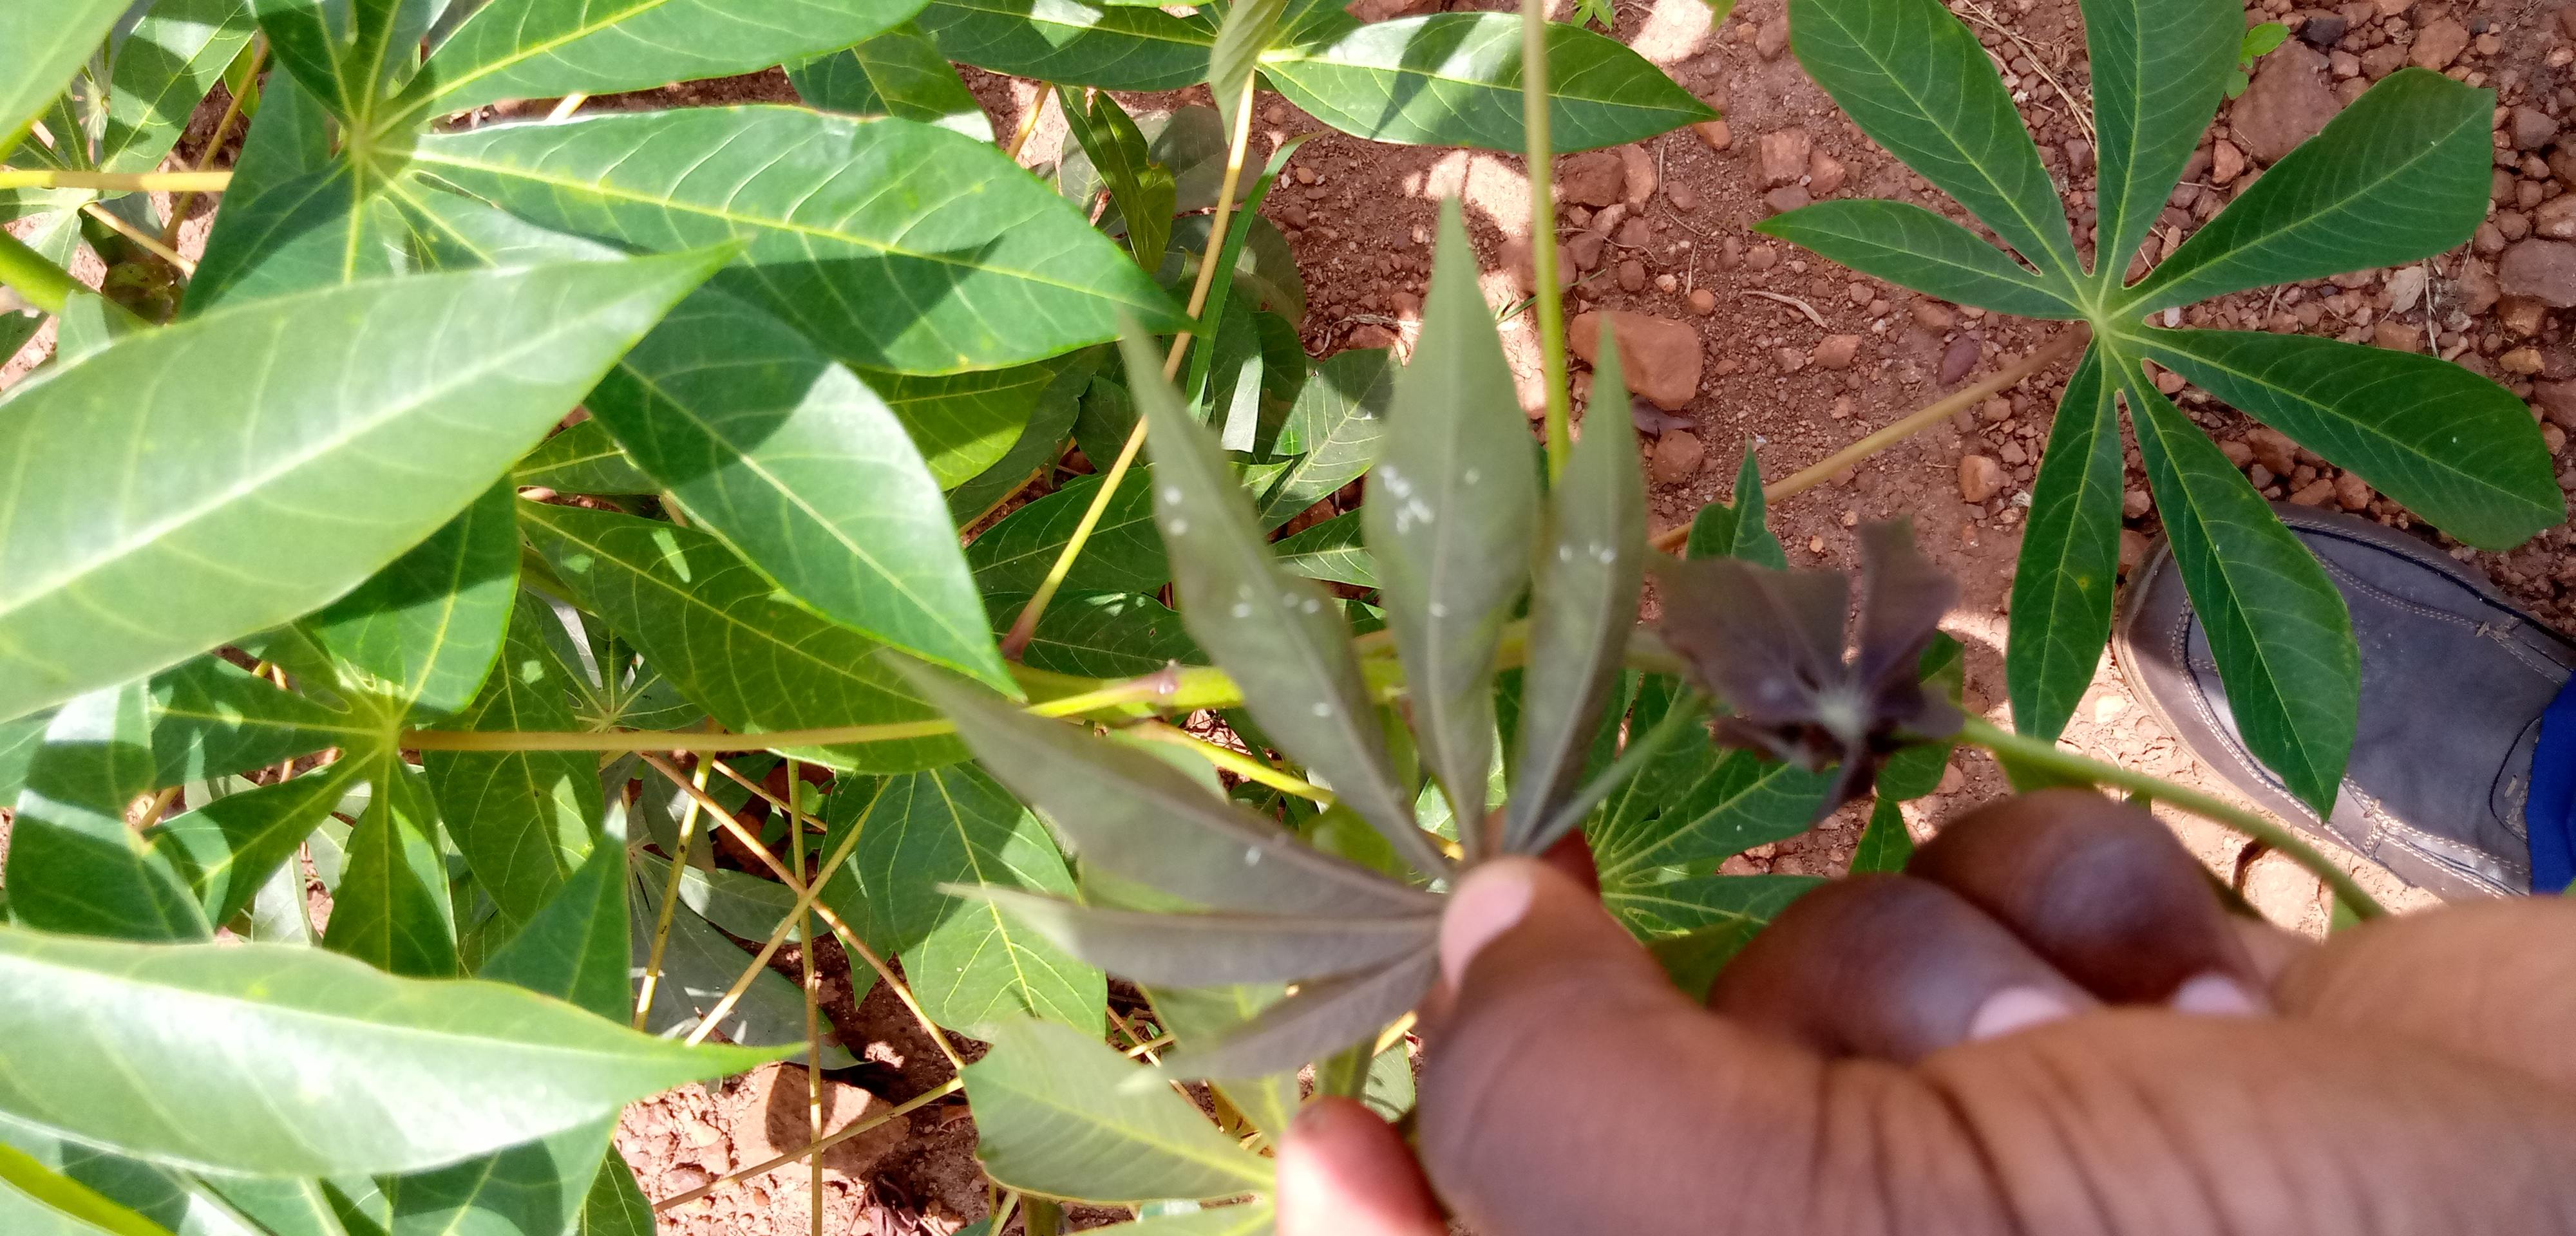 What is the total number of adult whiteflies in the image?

19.